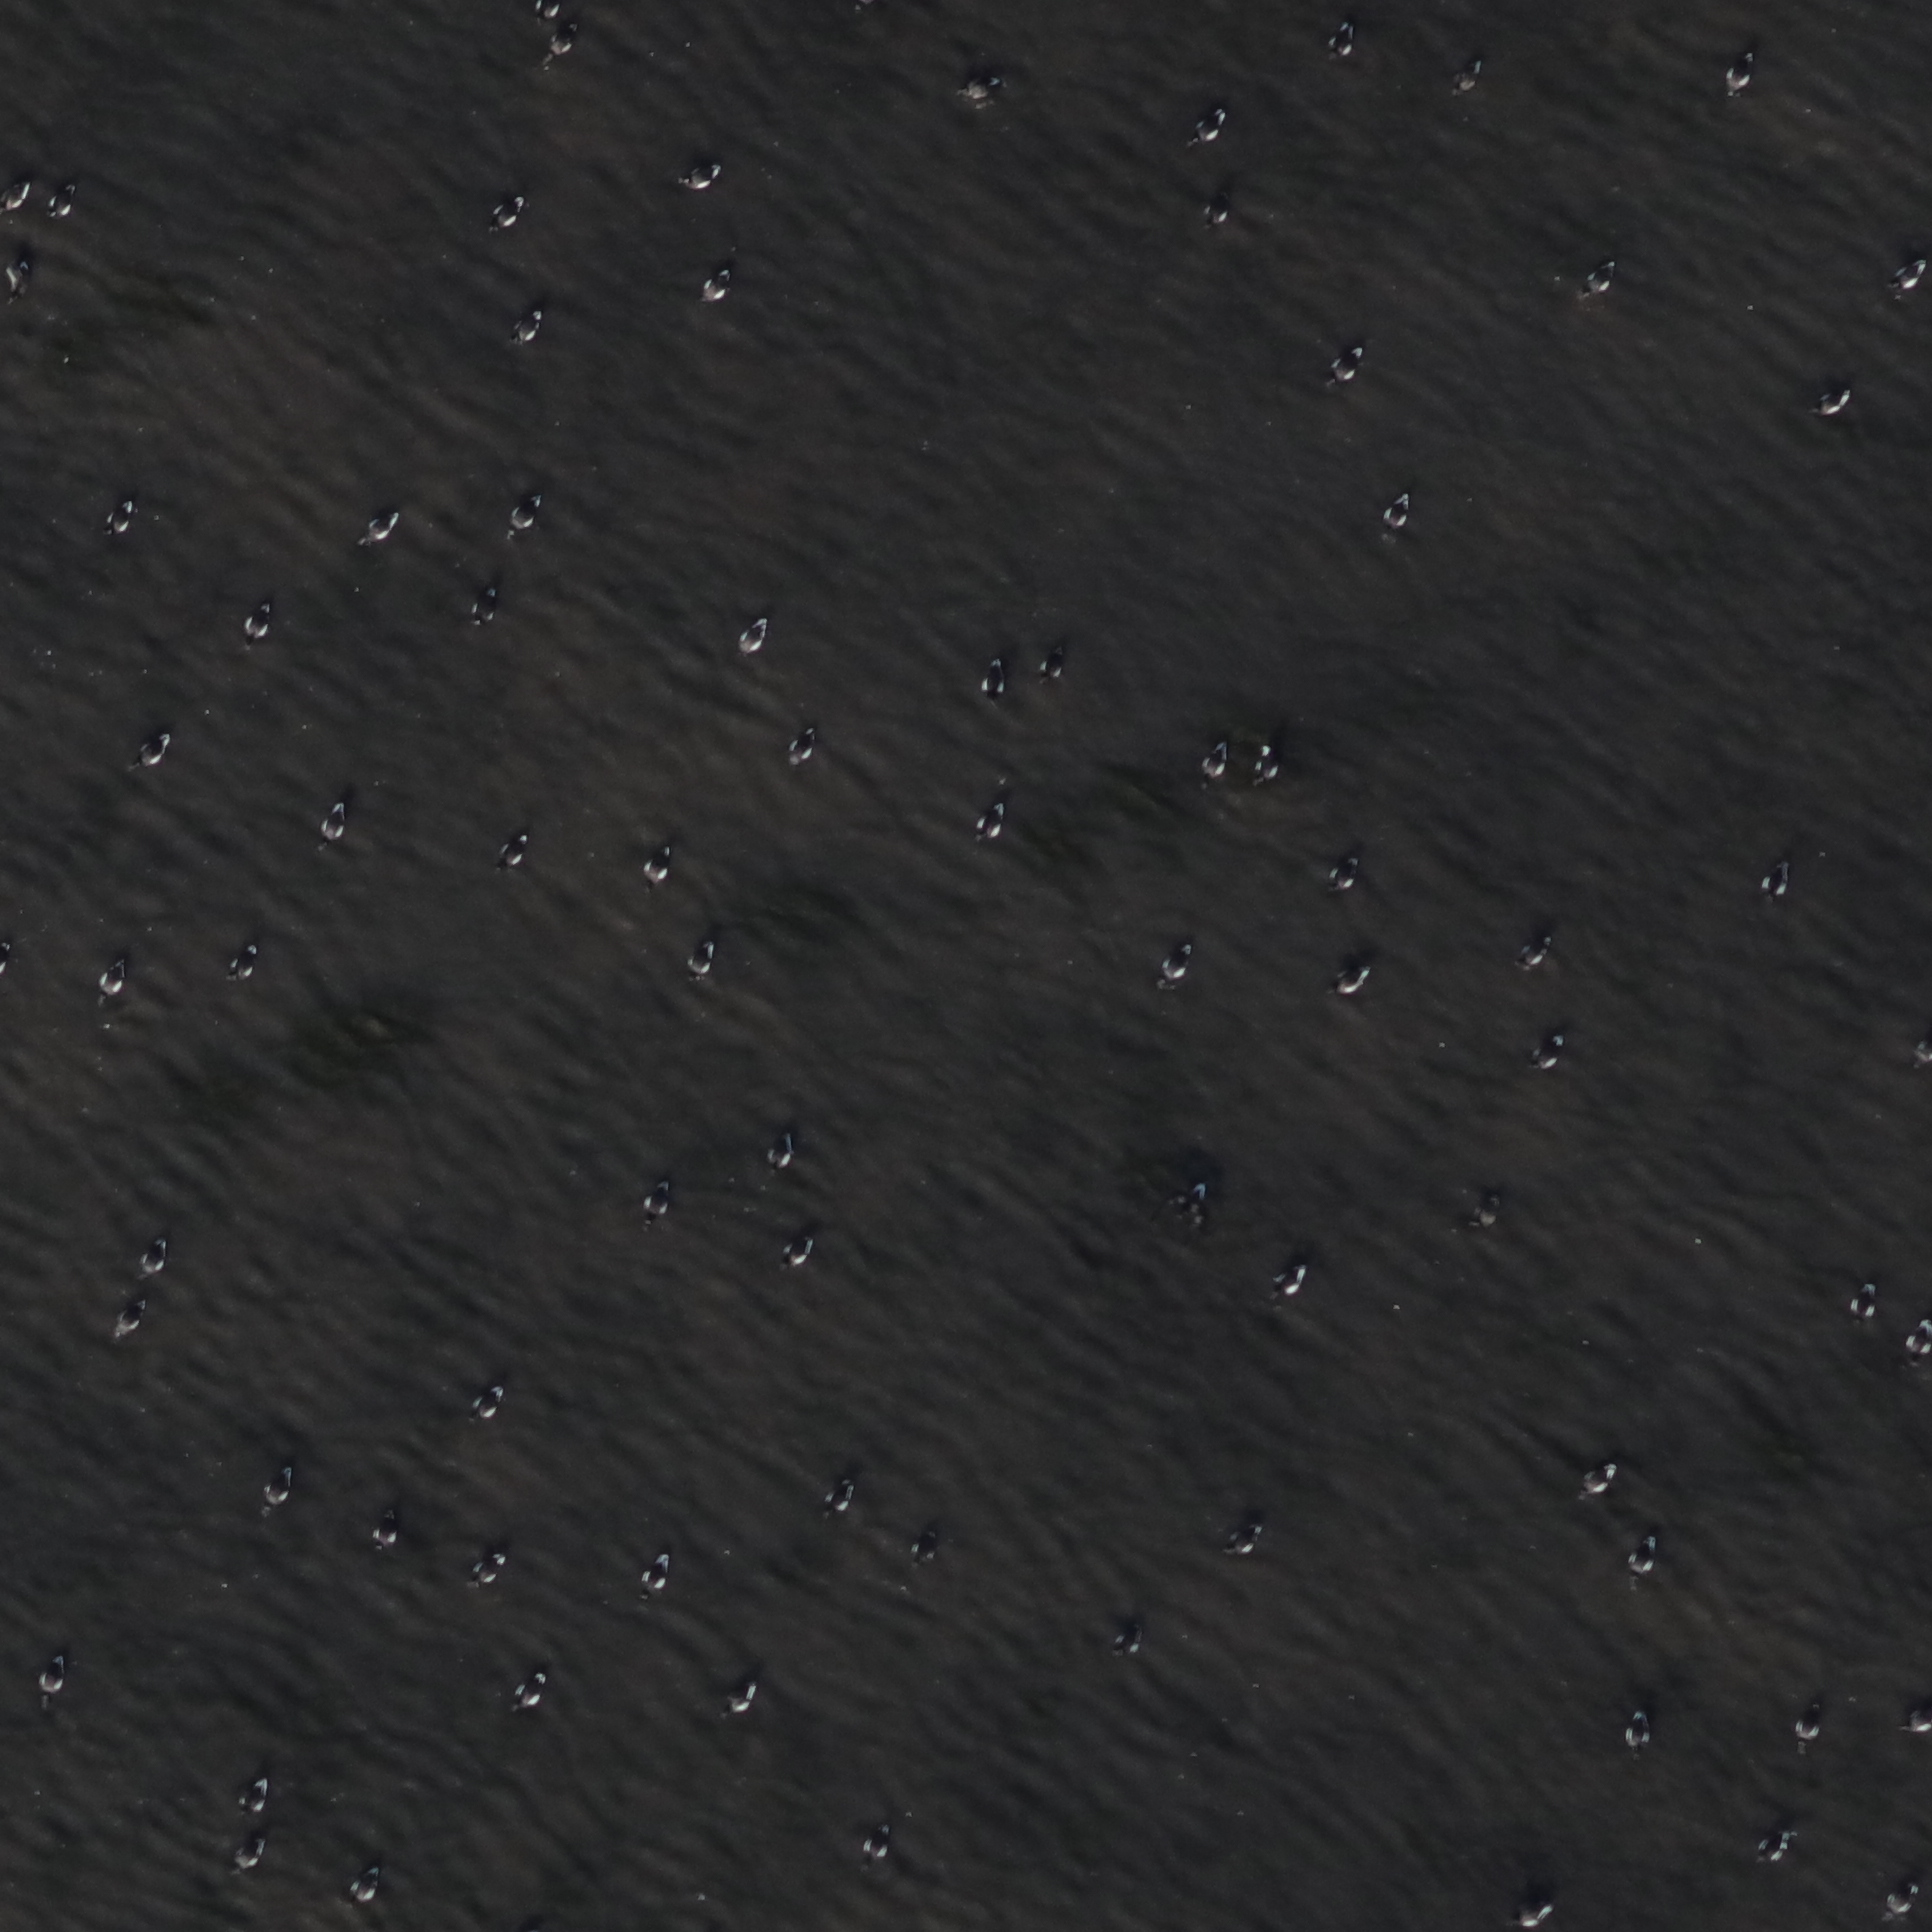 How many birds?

79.